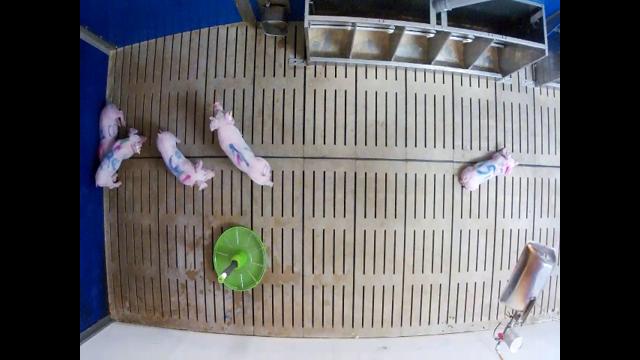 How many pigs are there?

5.